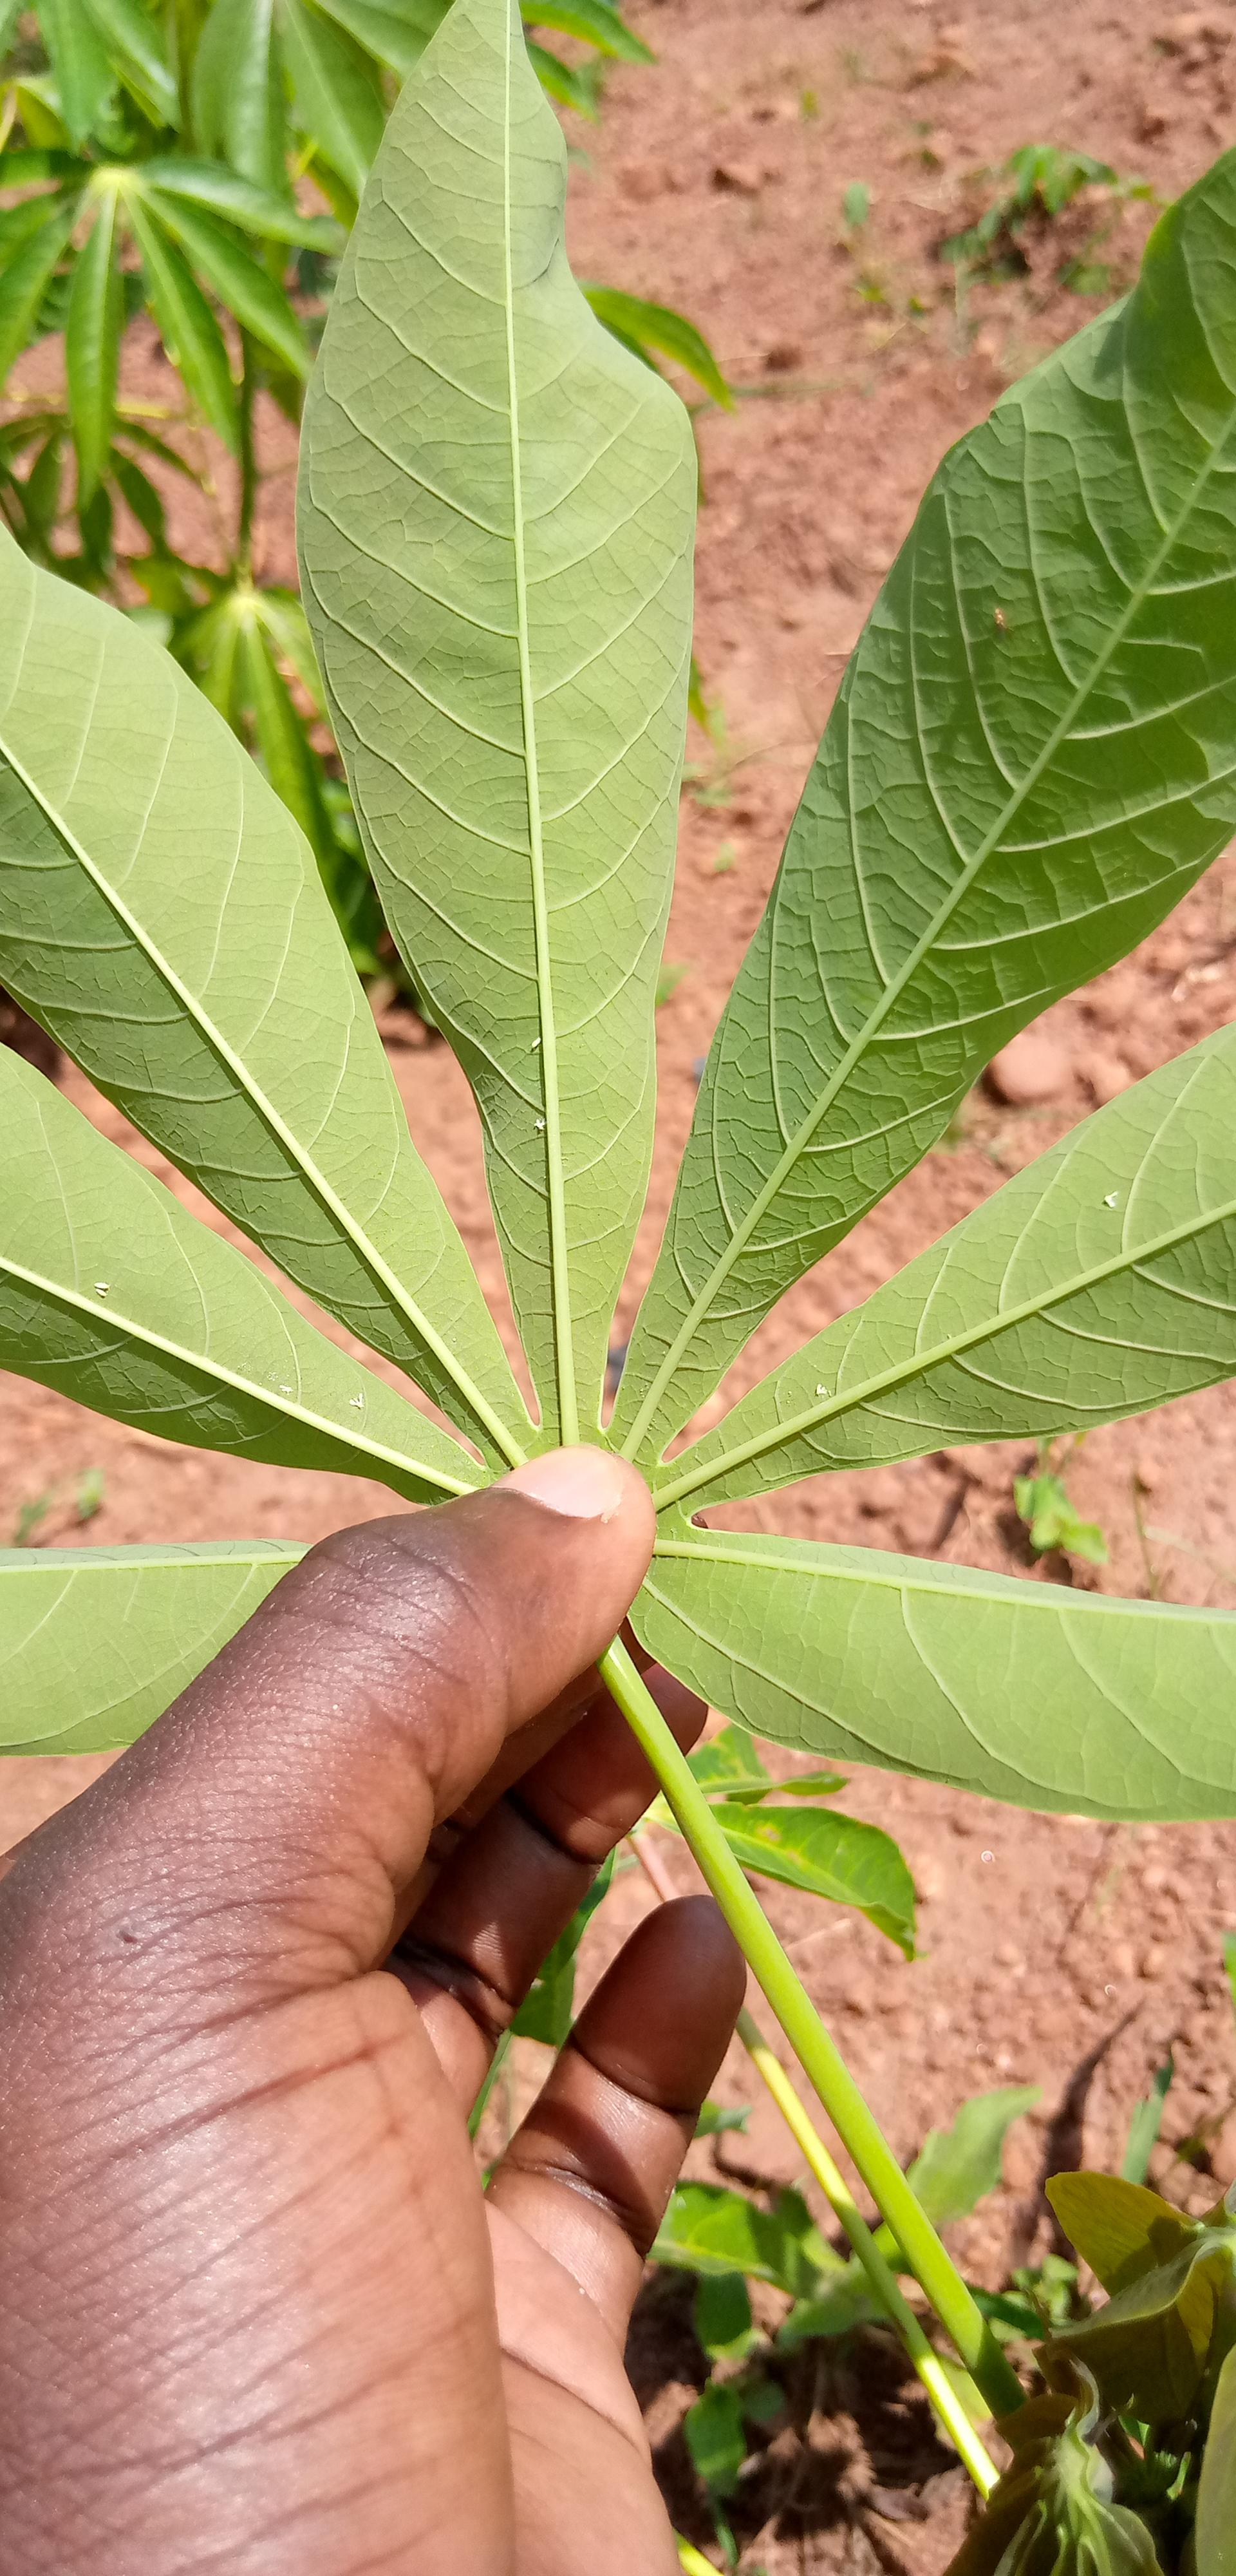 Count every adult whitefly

7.